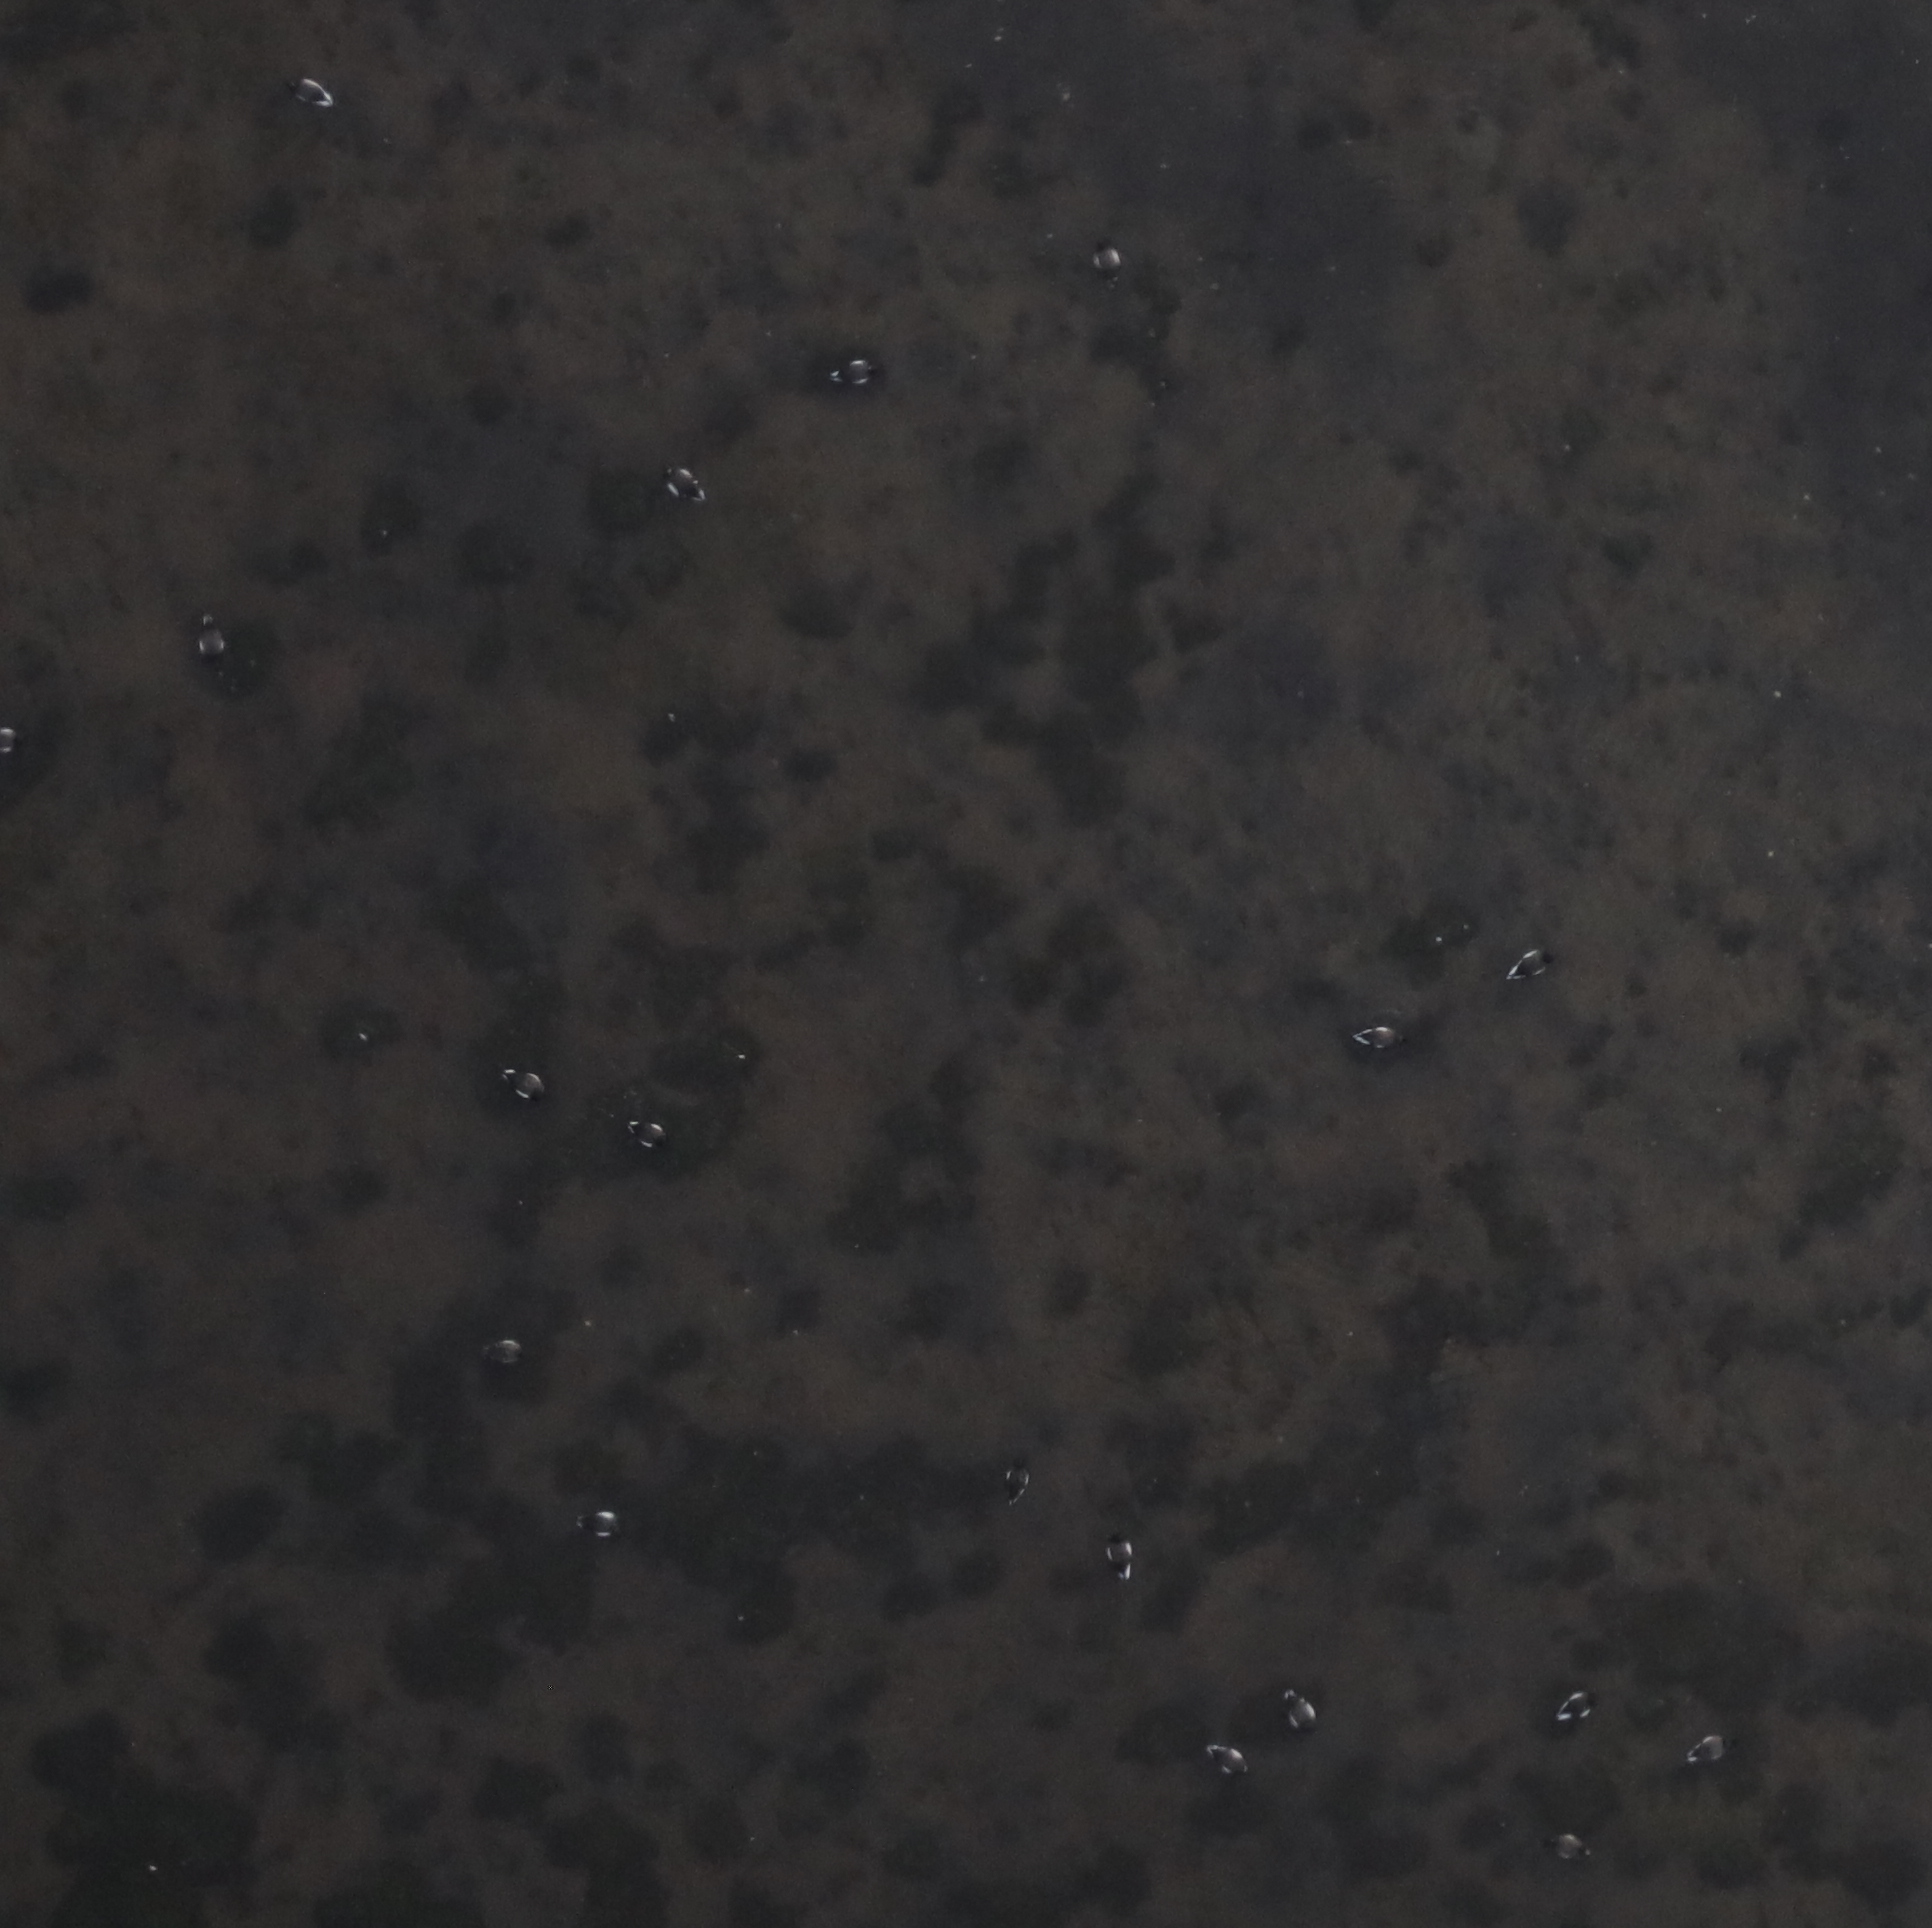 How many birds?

19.